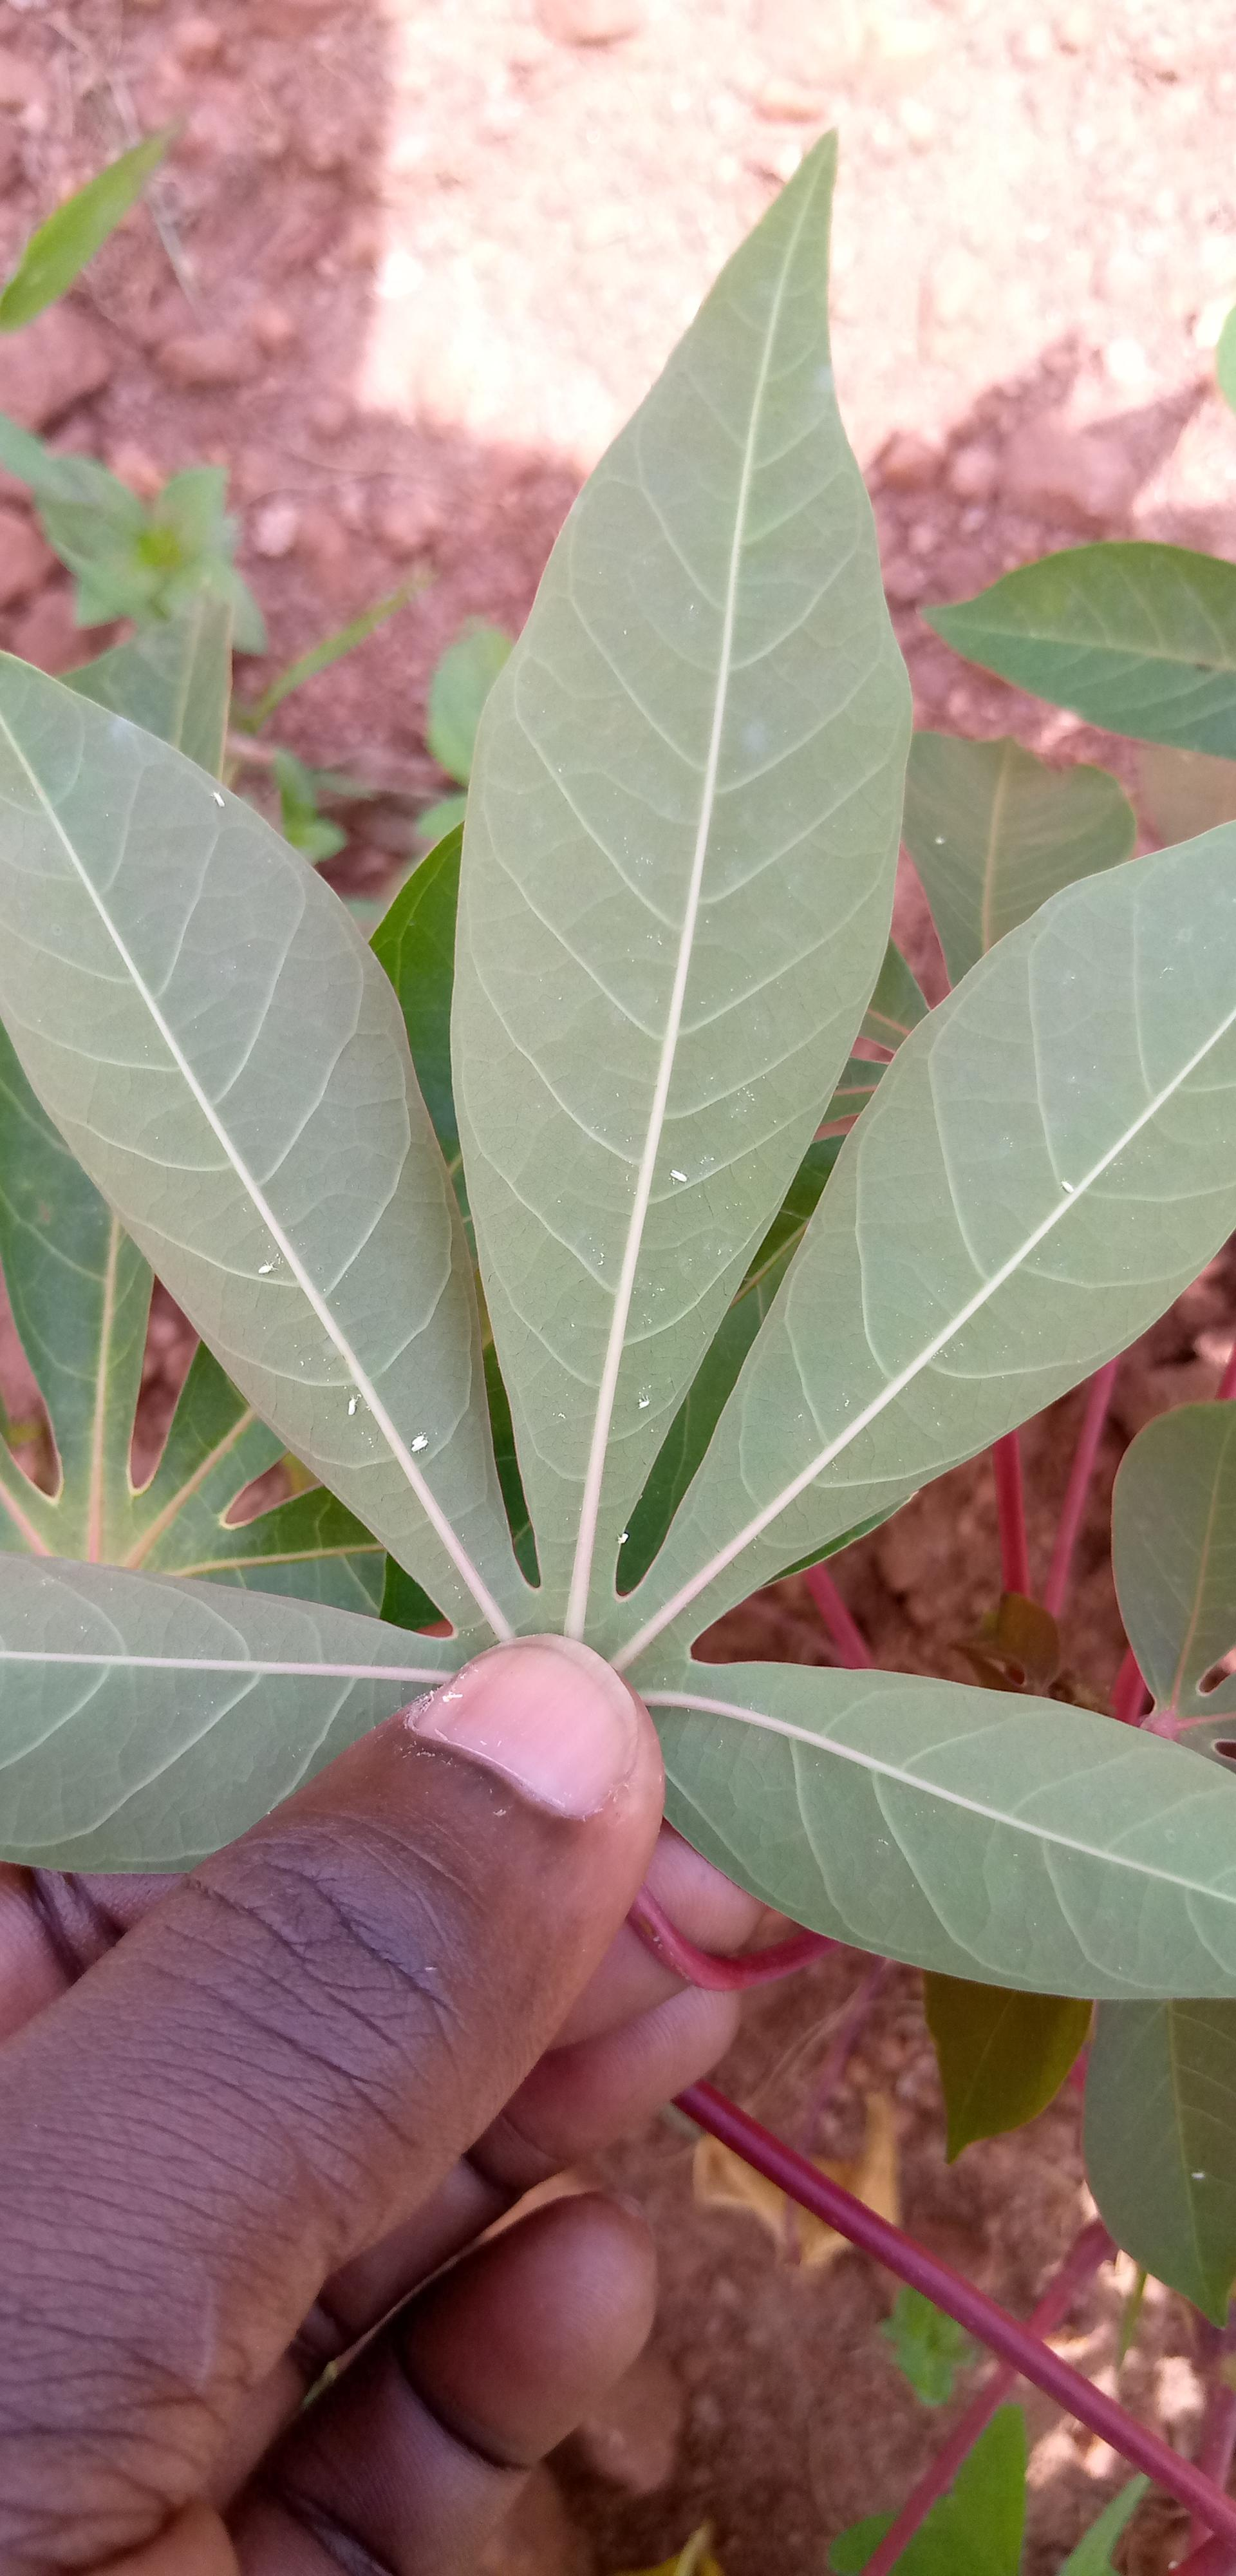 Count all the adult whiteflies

9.